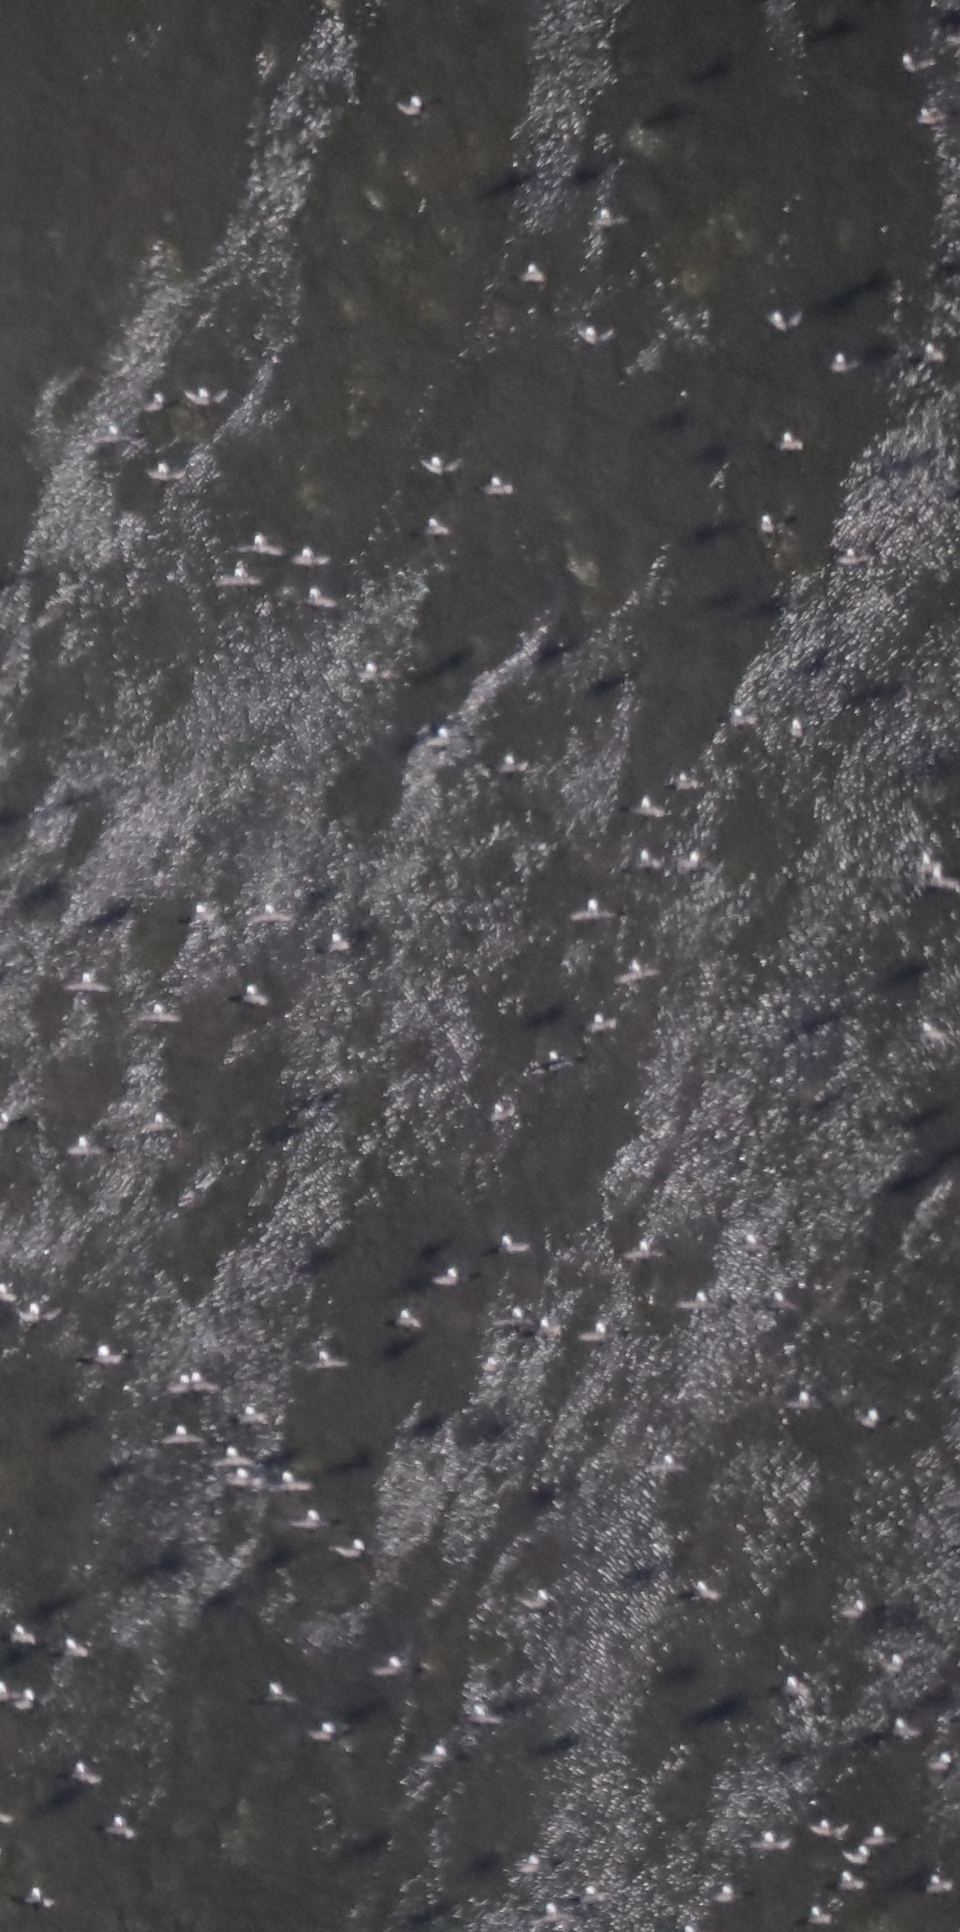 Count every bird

104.